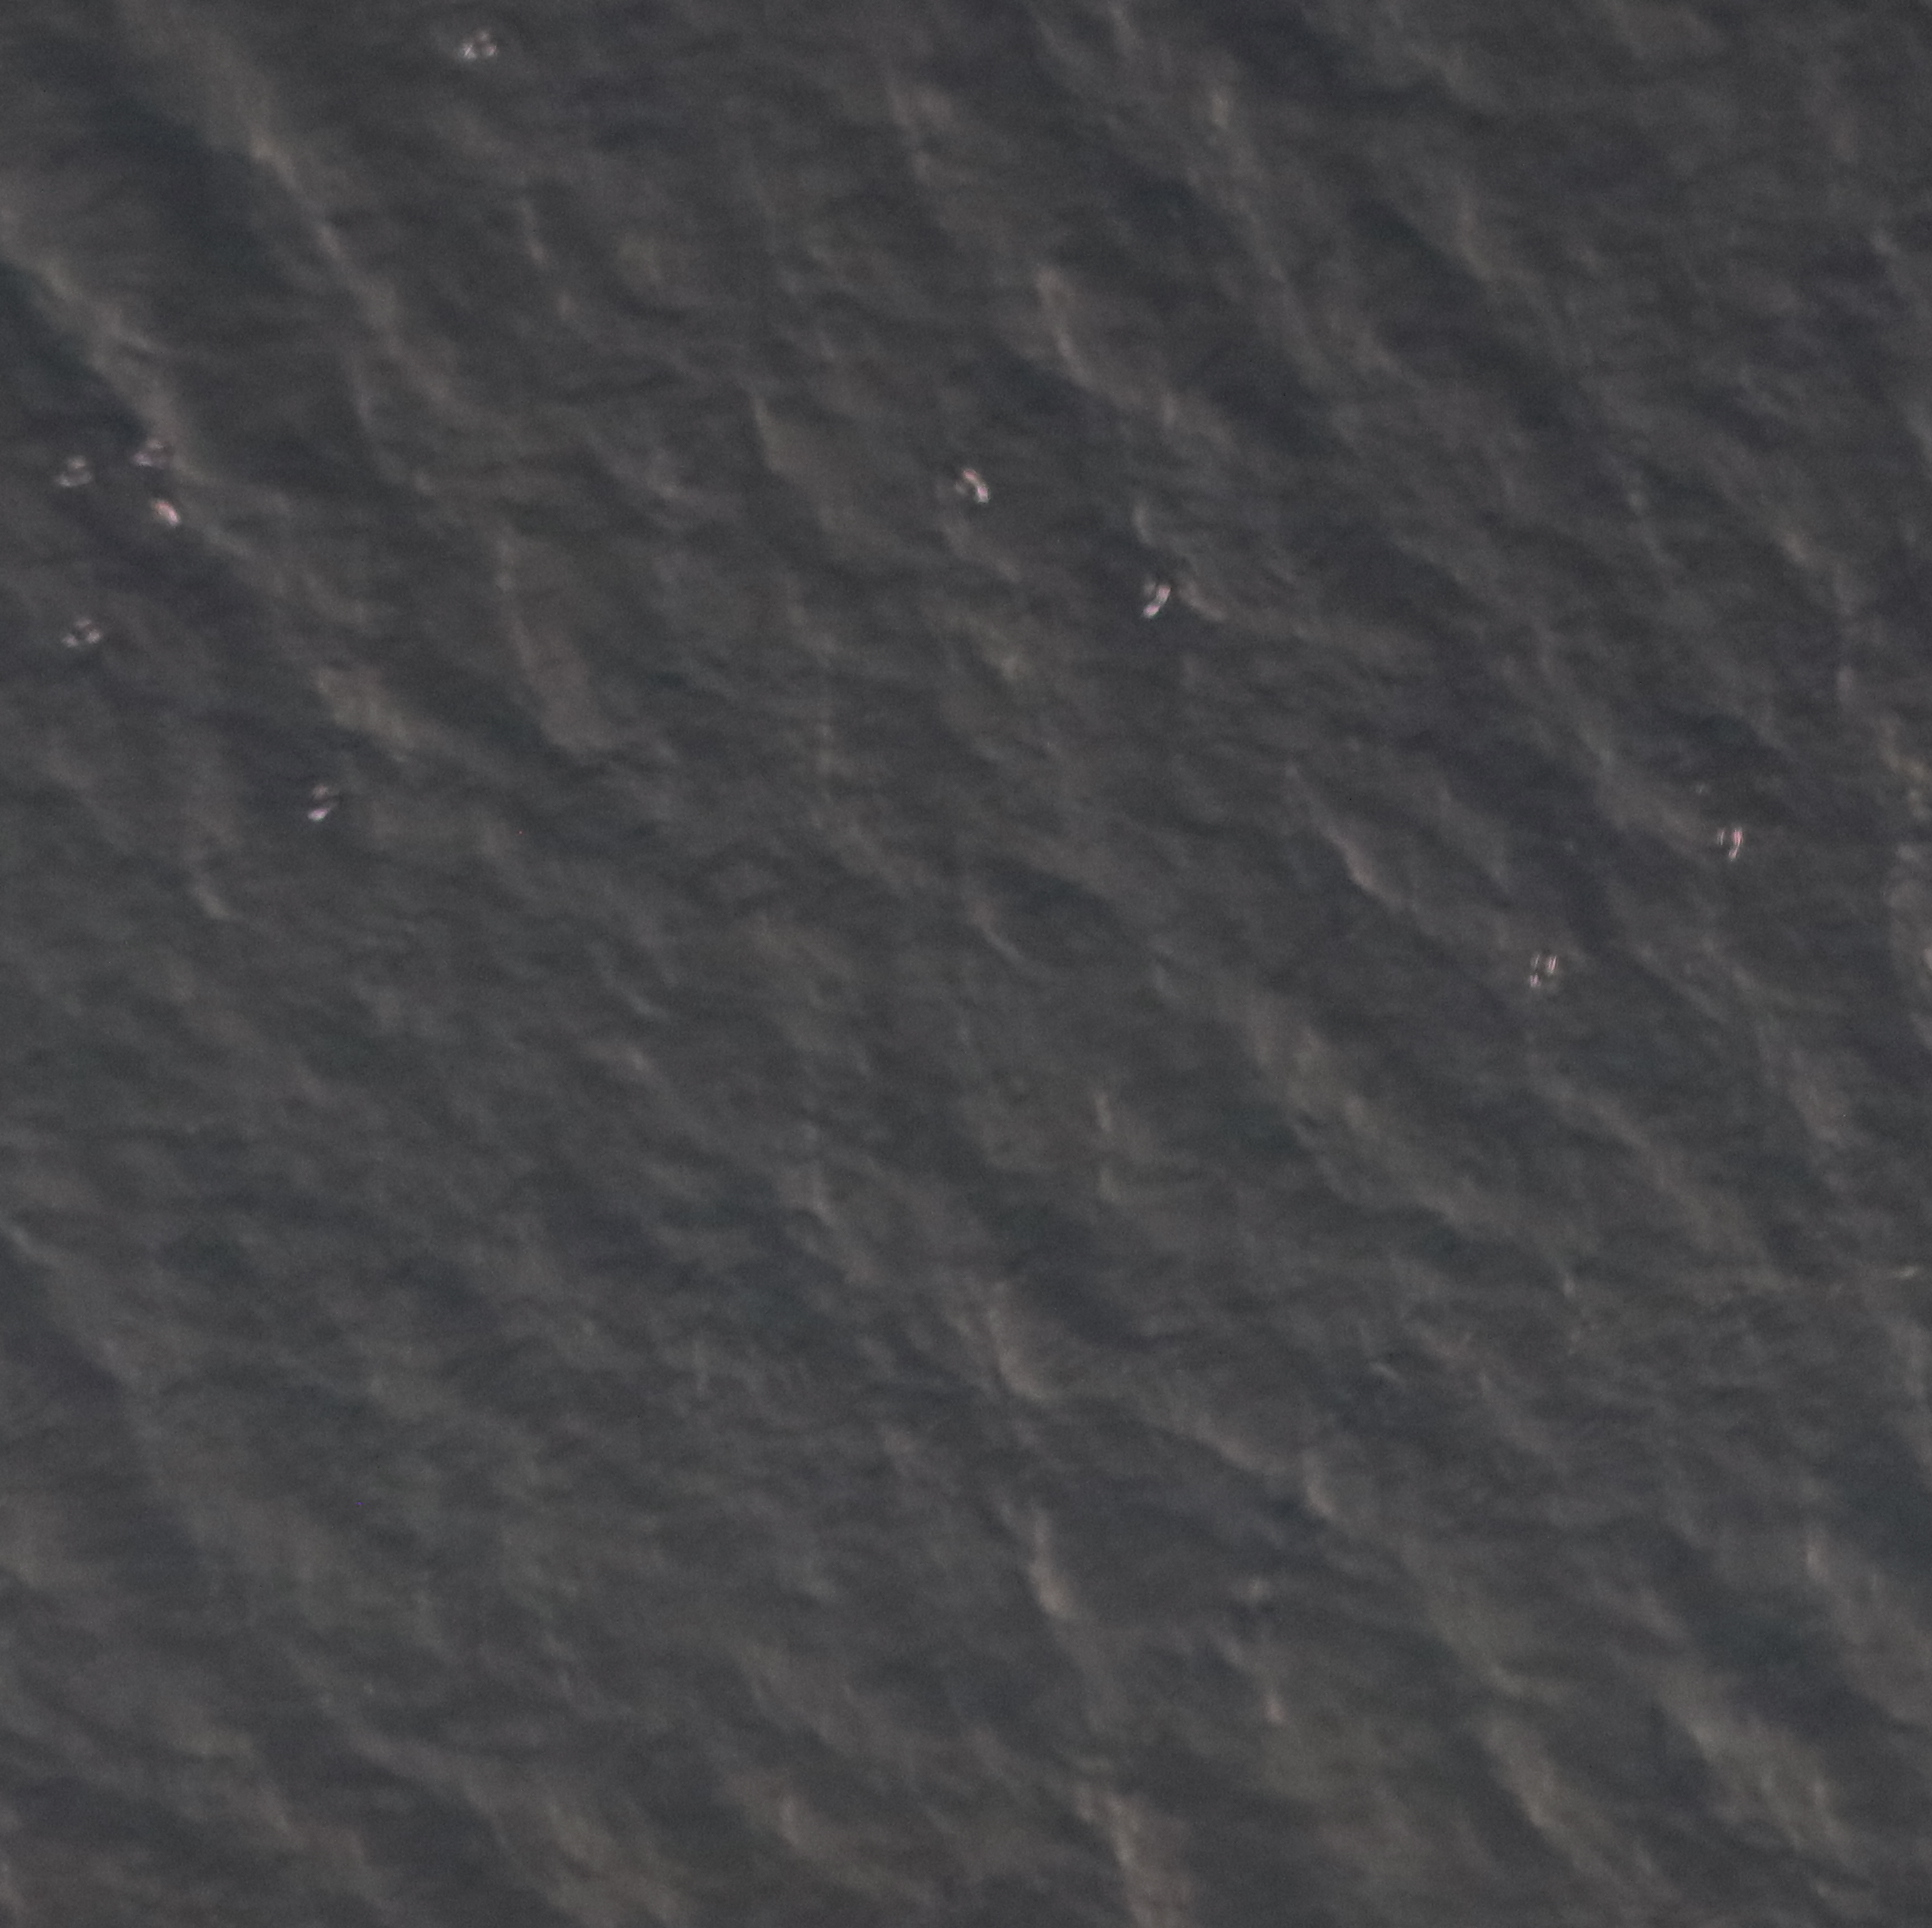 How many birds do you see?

10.